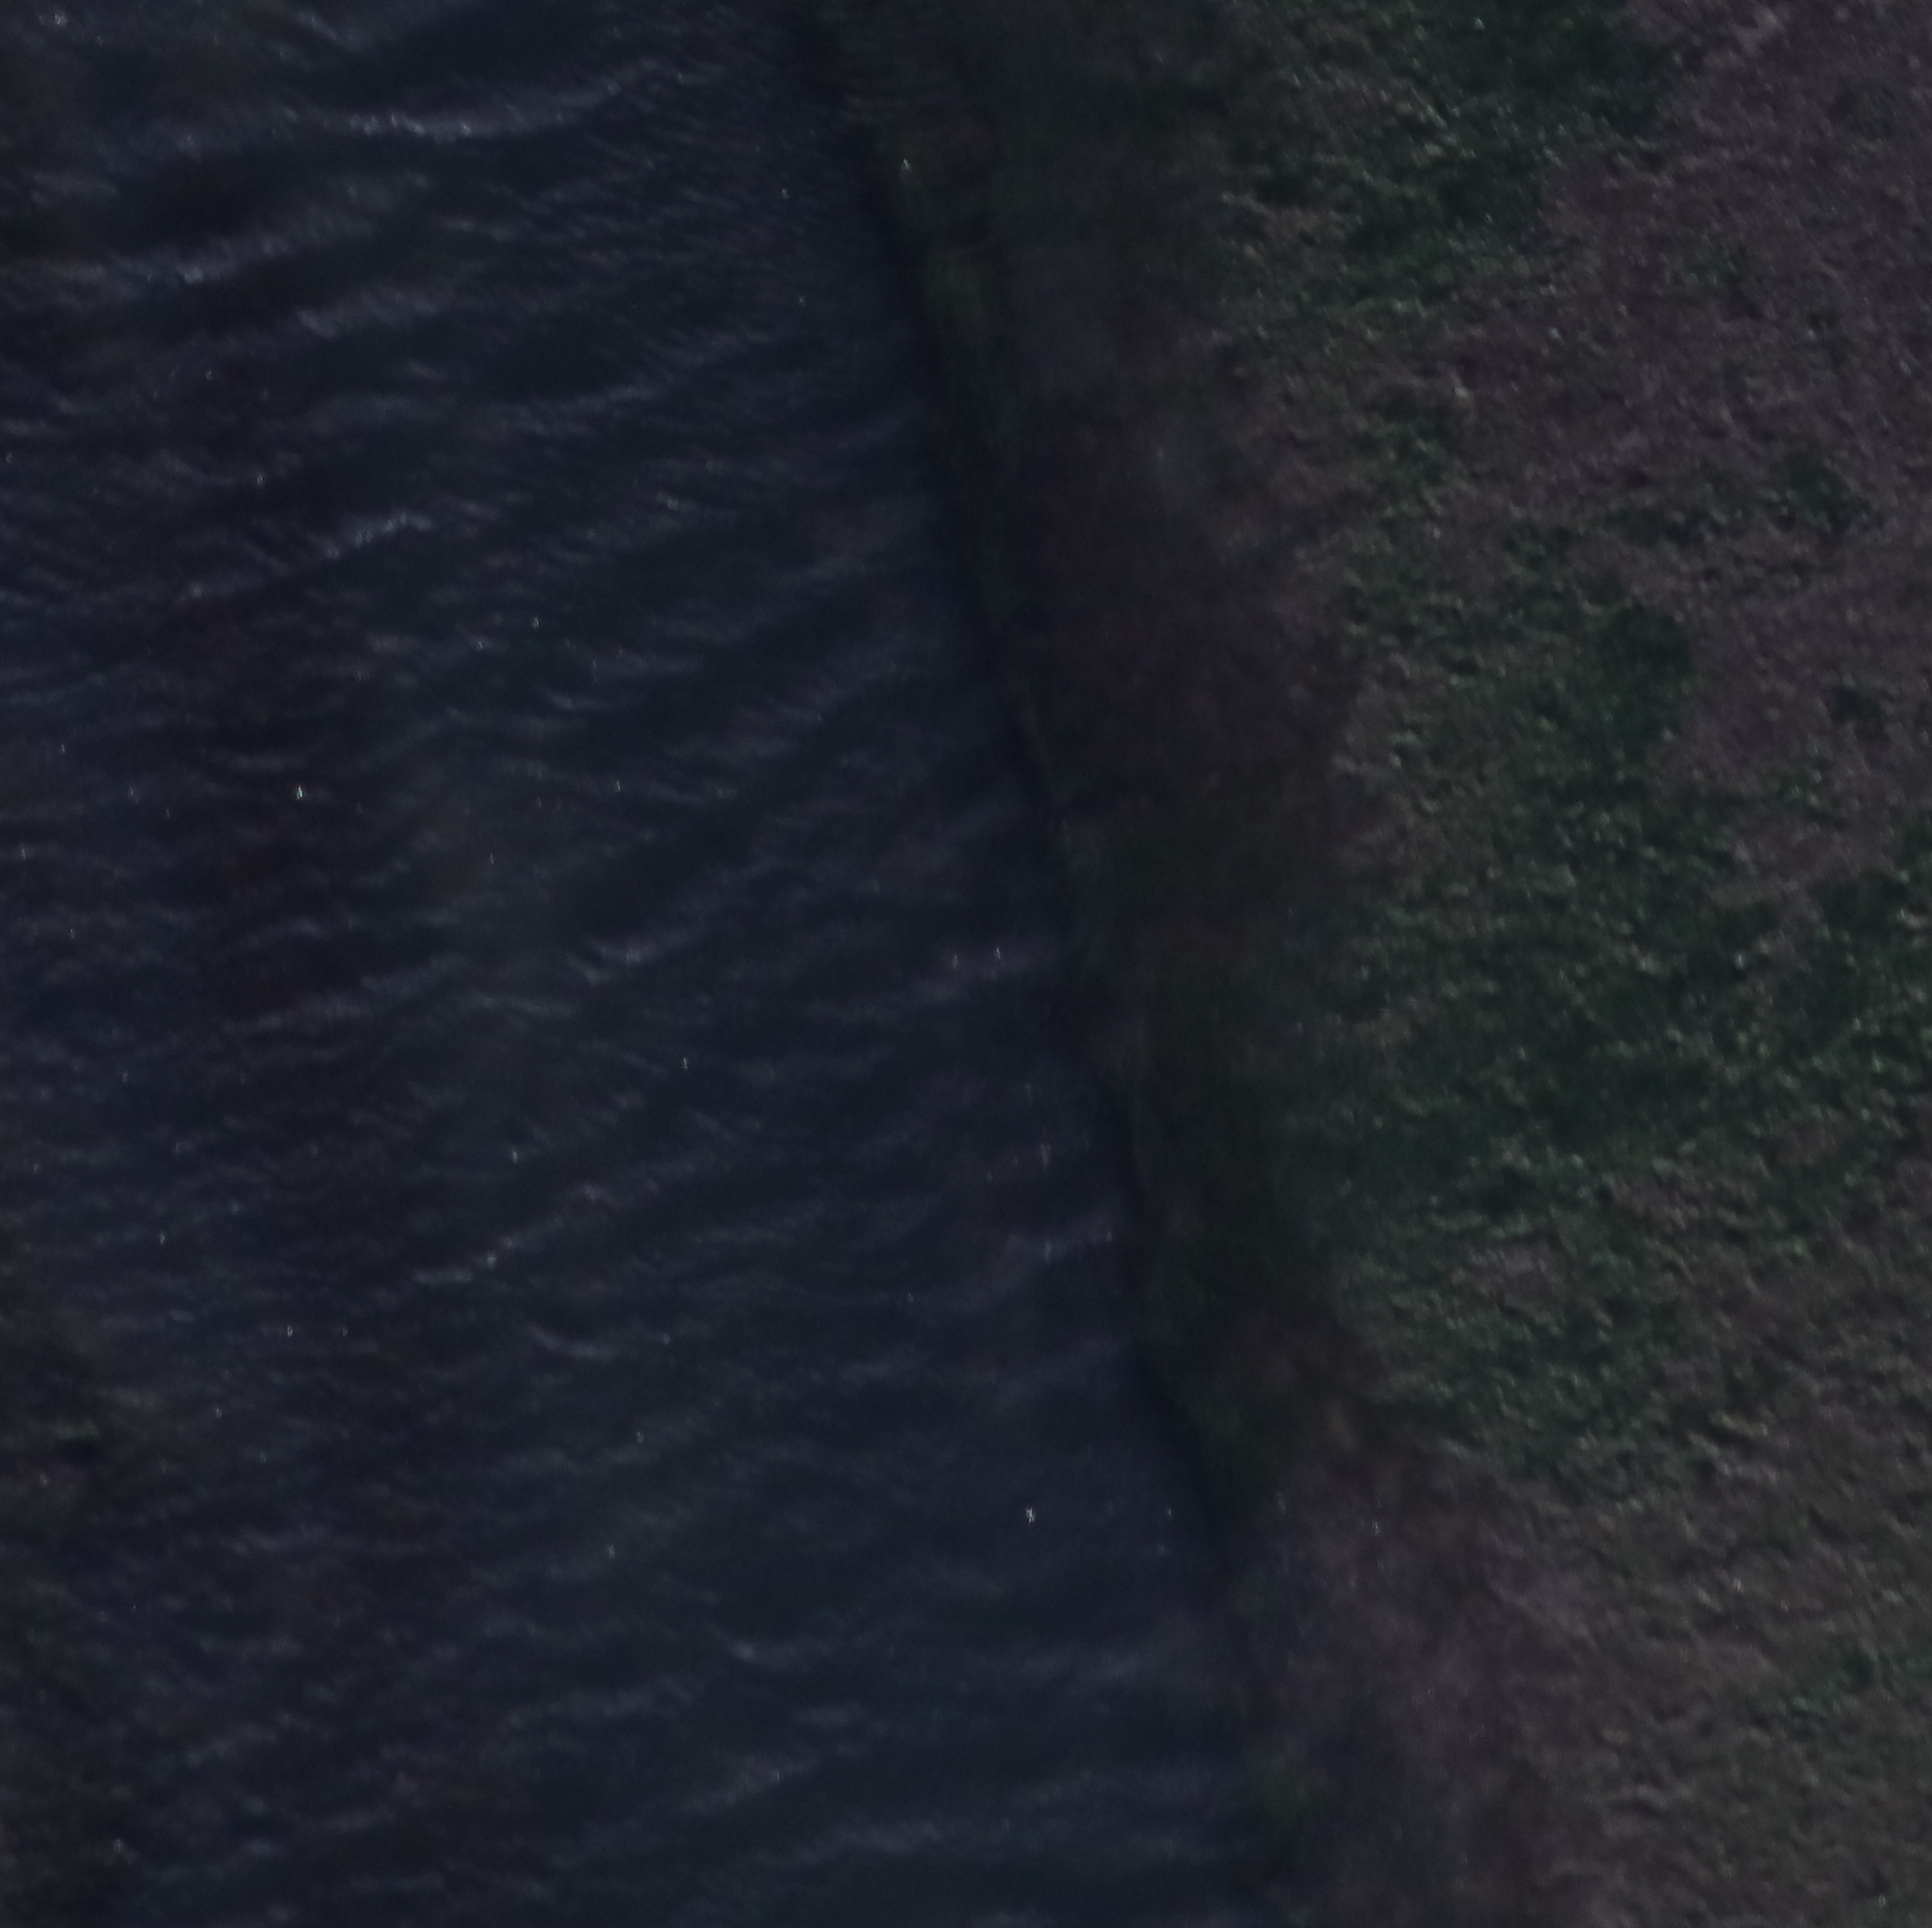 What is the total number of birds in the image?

0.